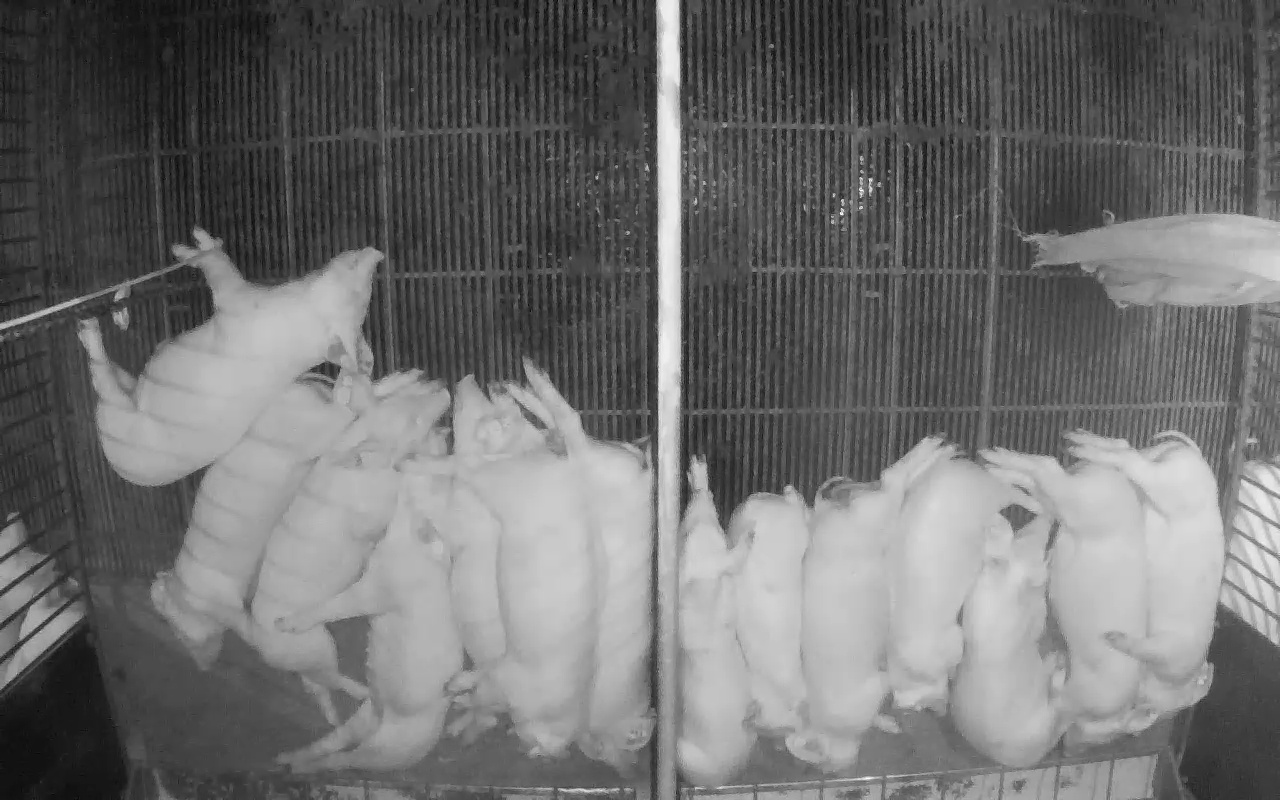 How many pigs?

17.